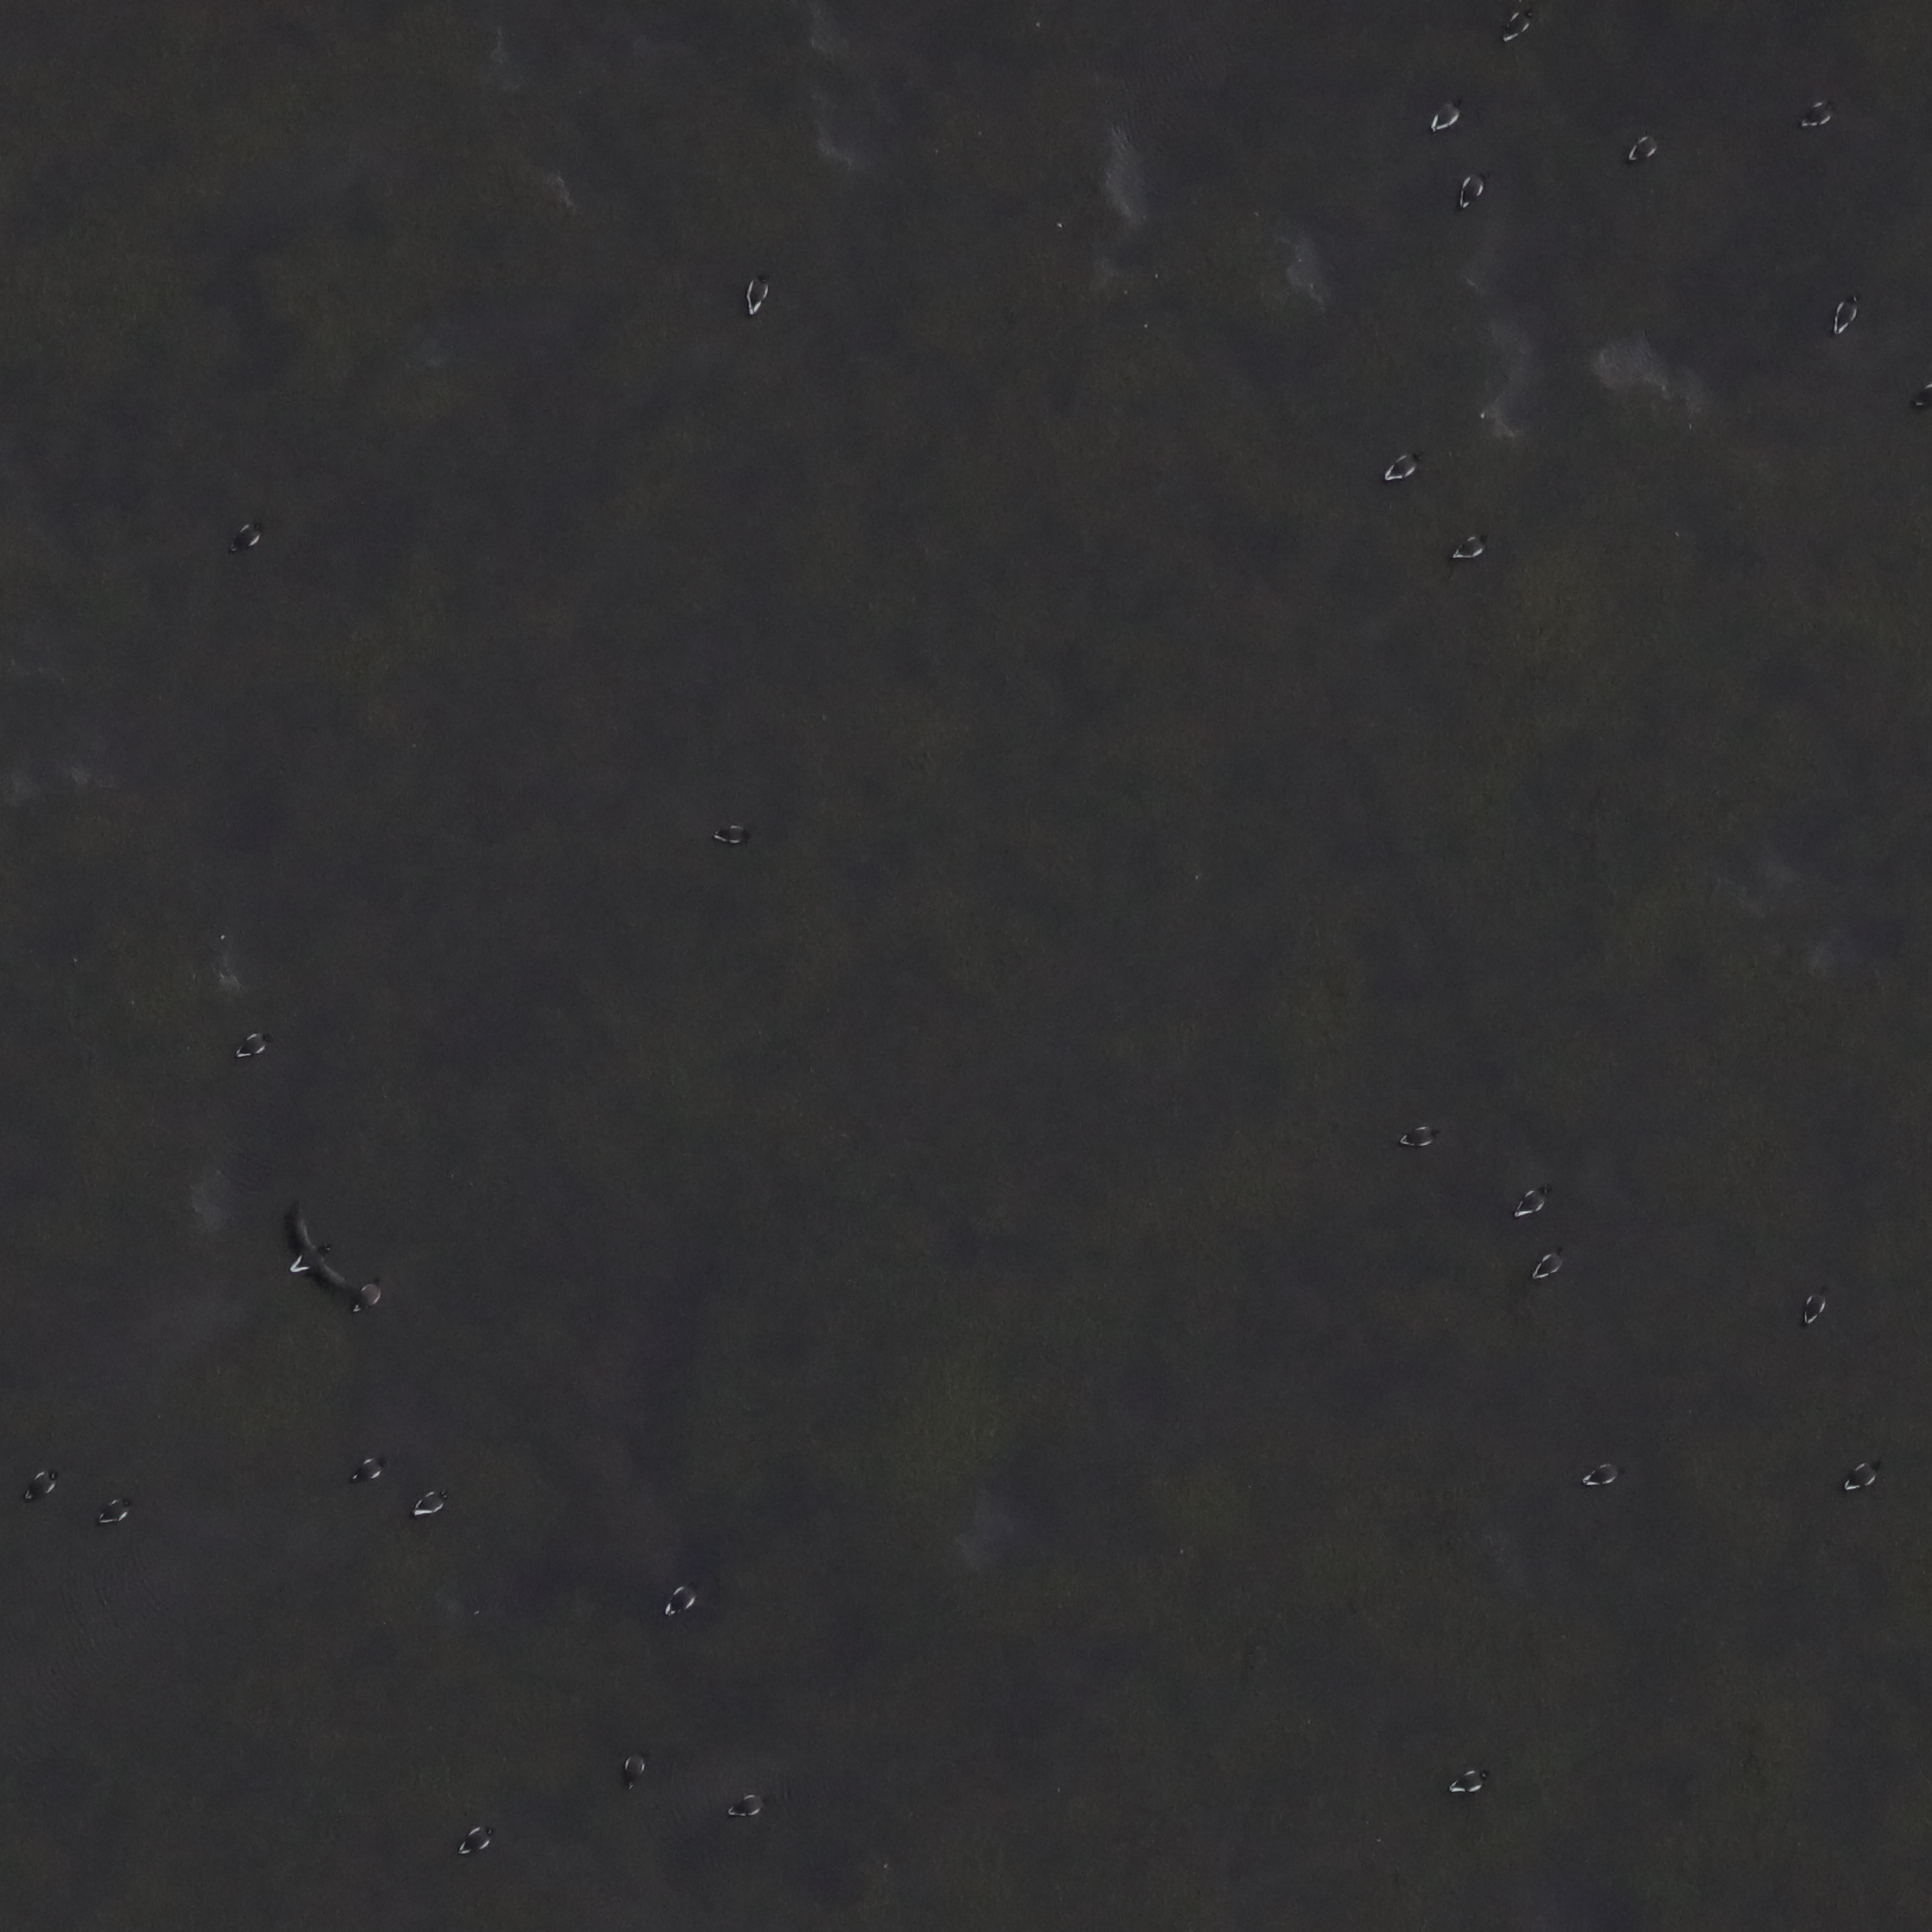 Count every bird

30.